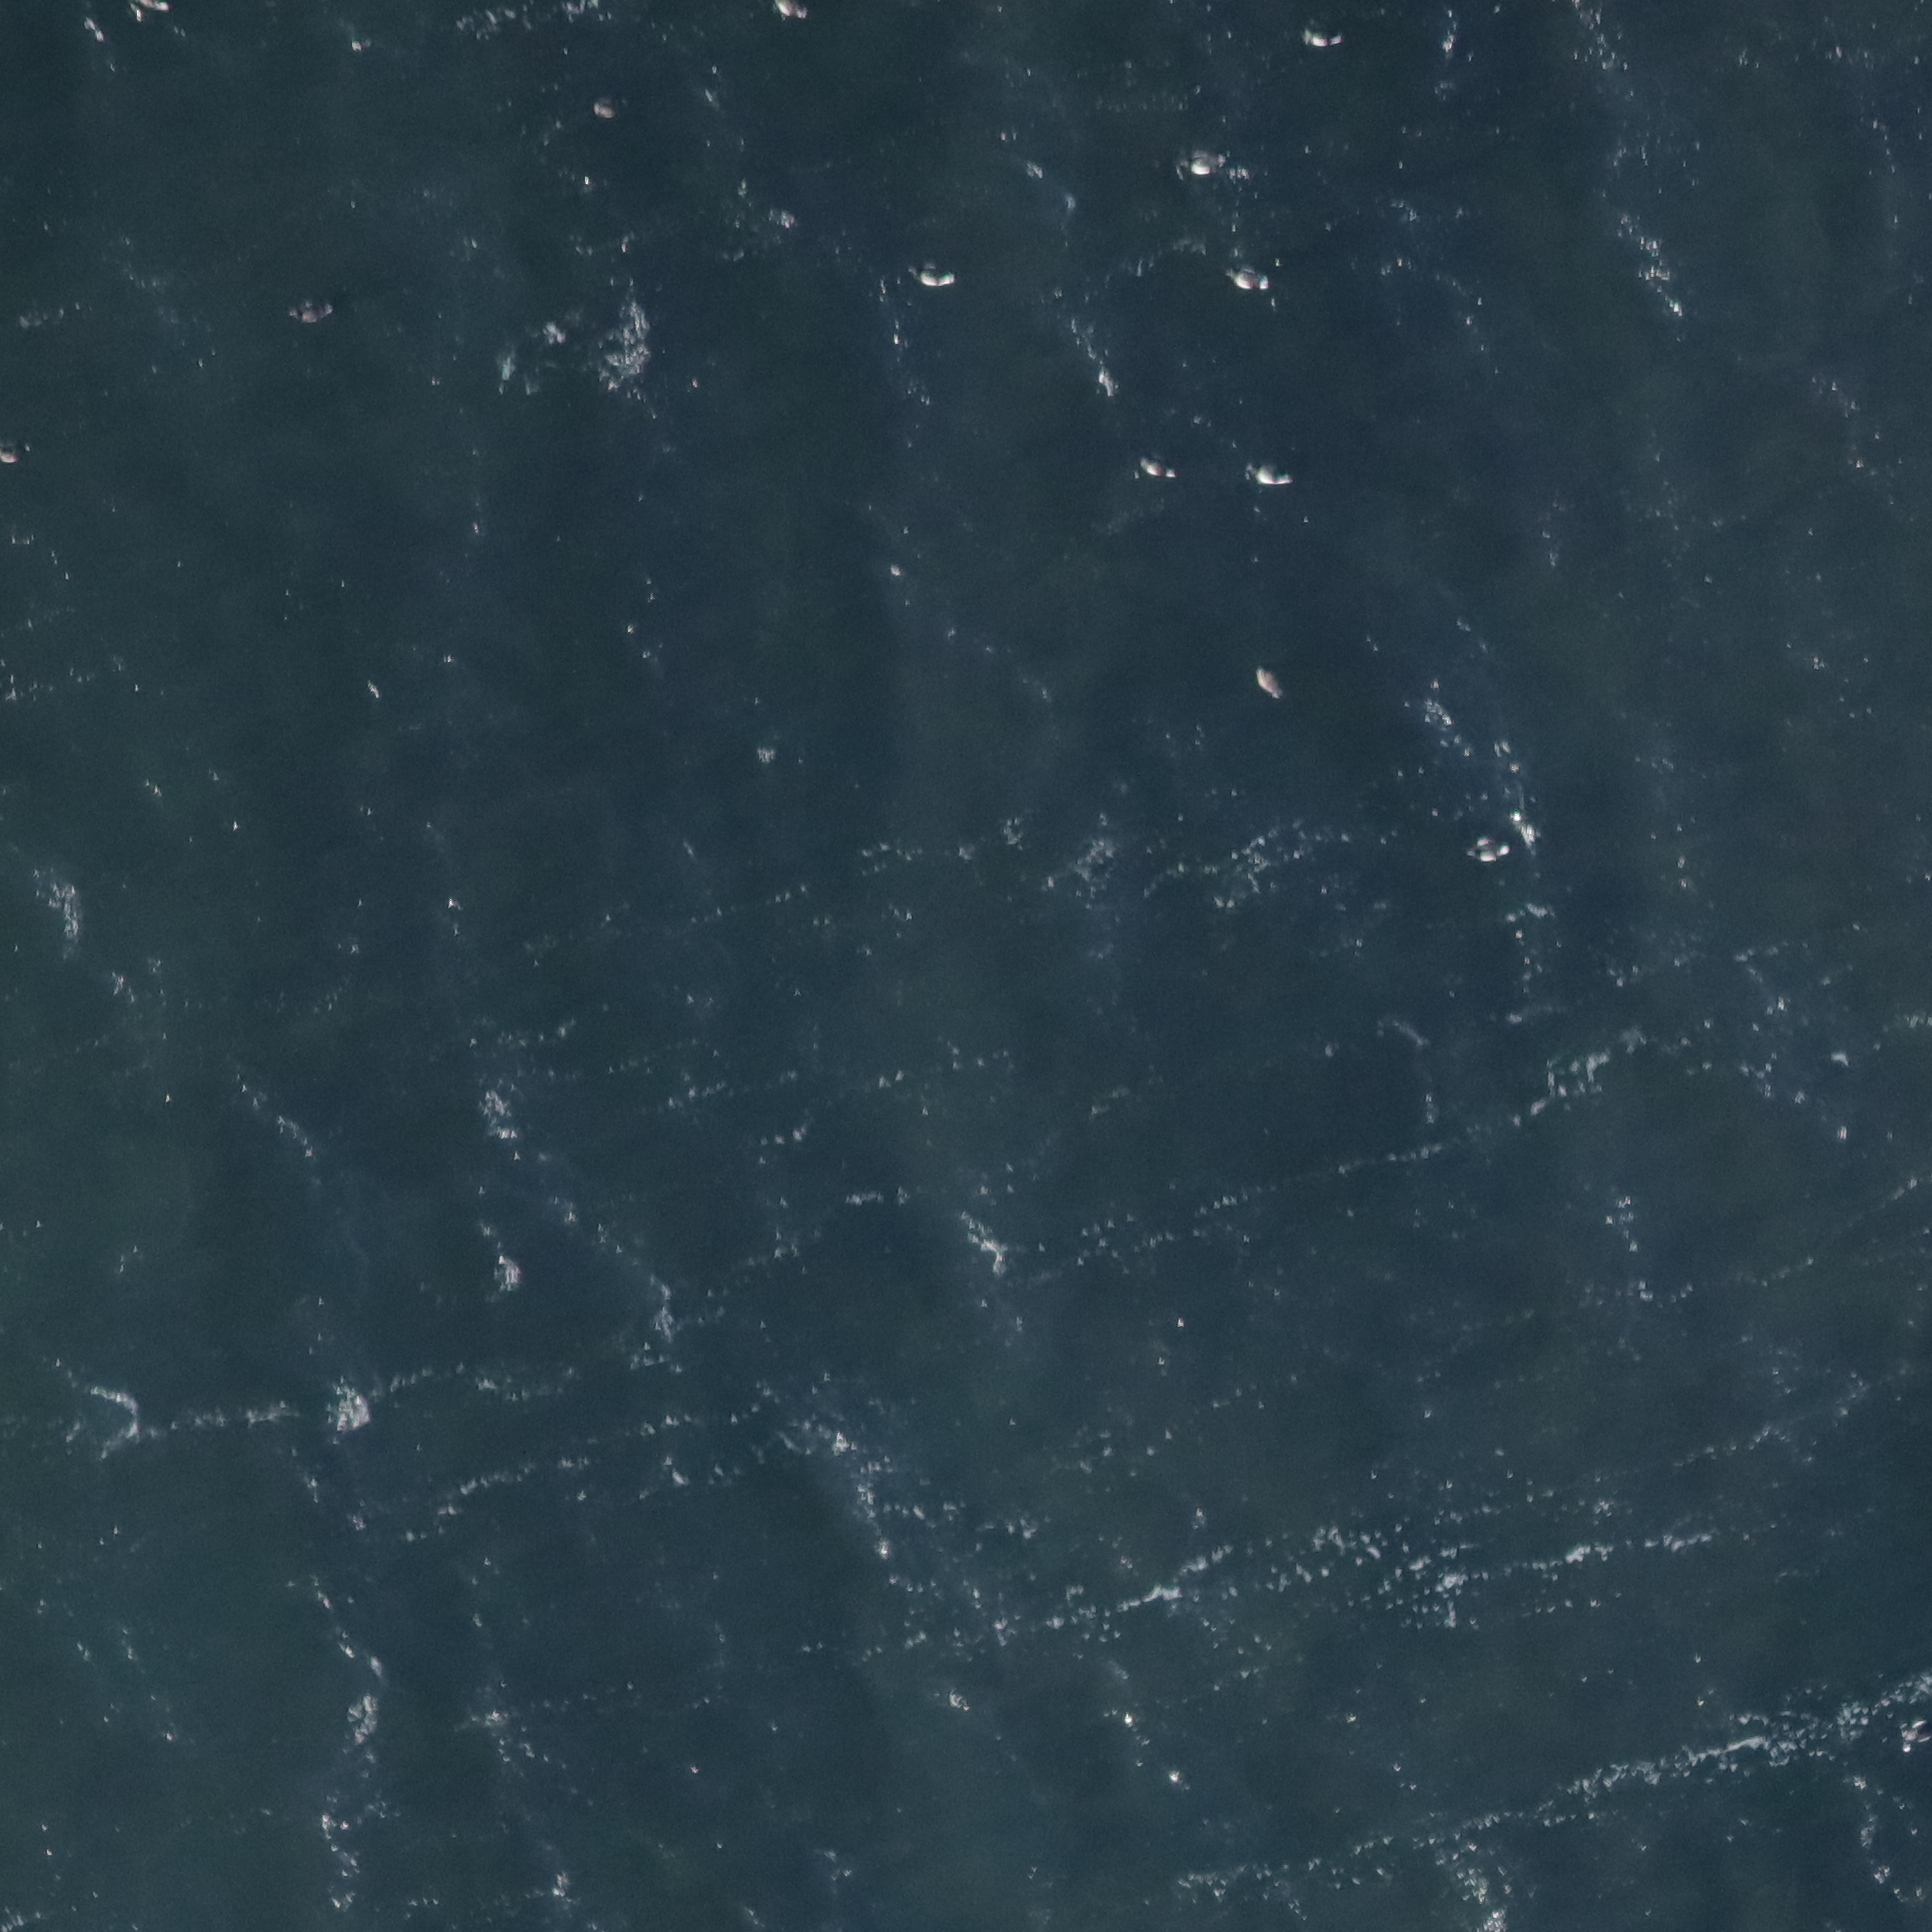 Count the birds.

12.